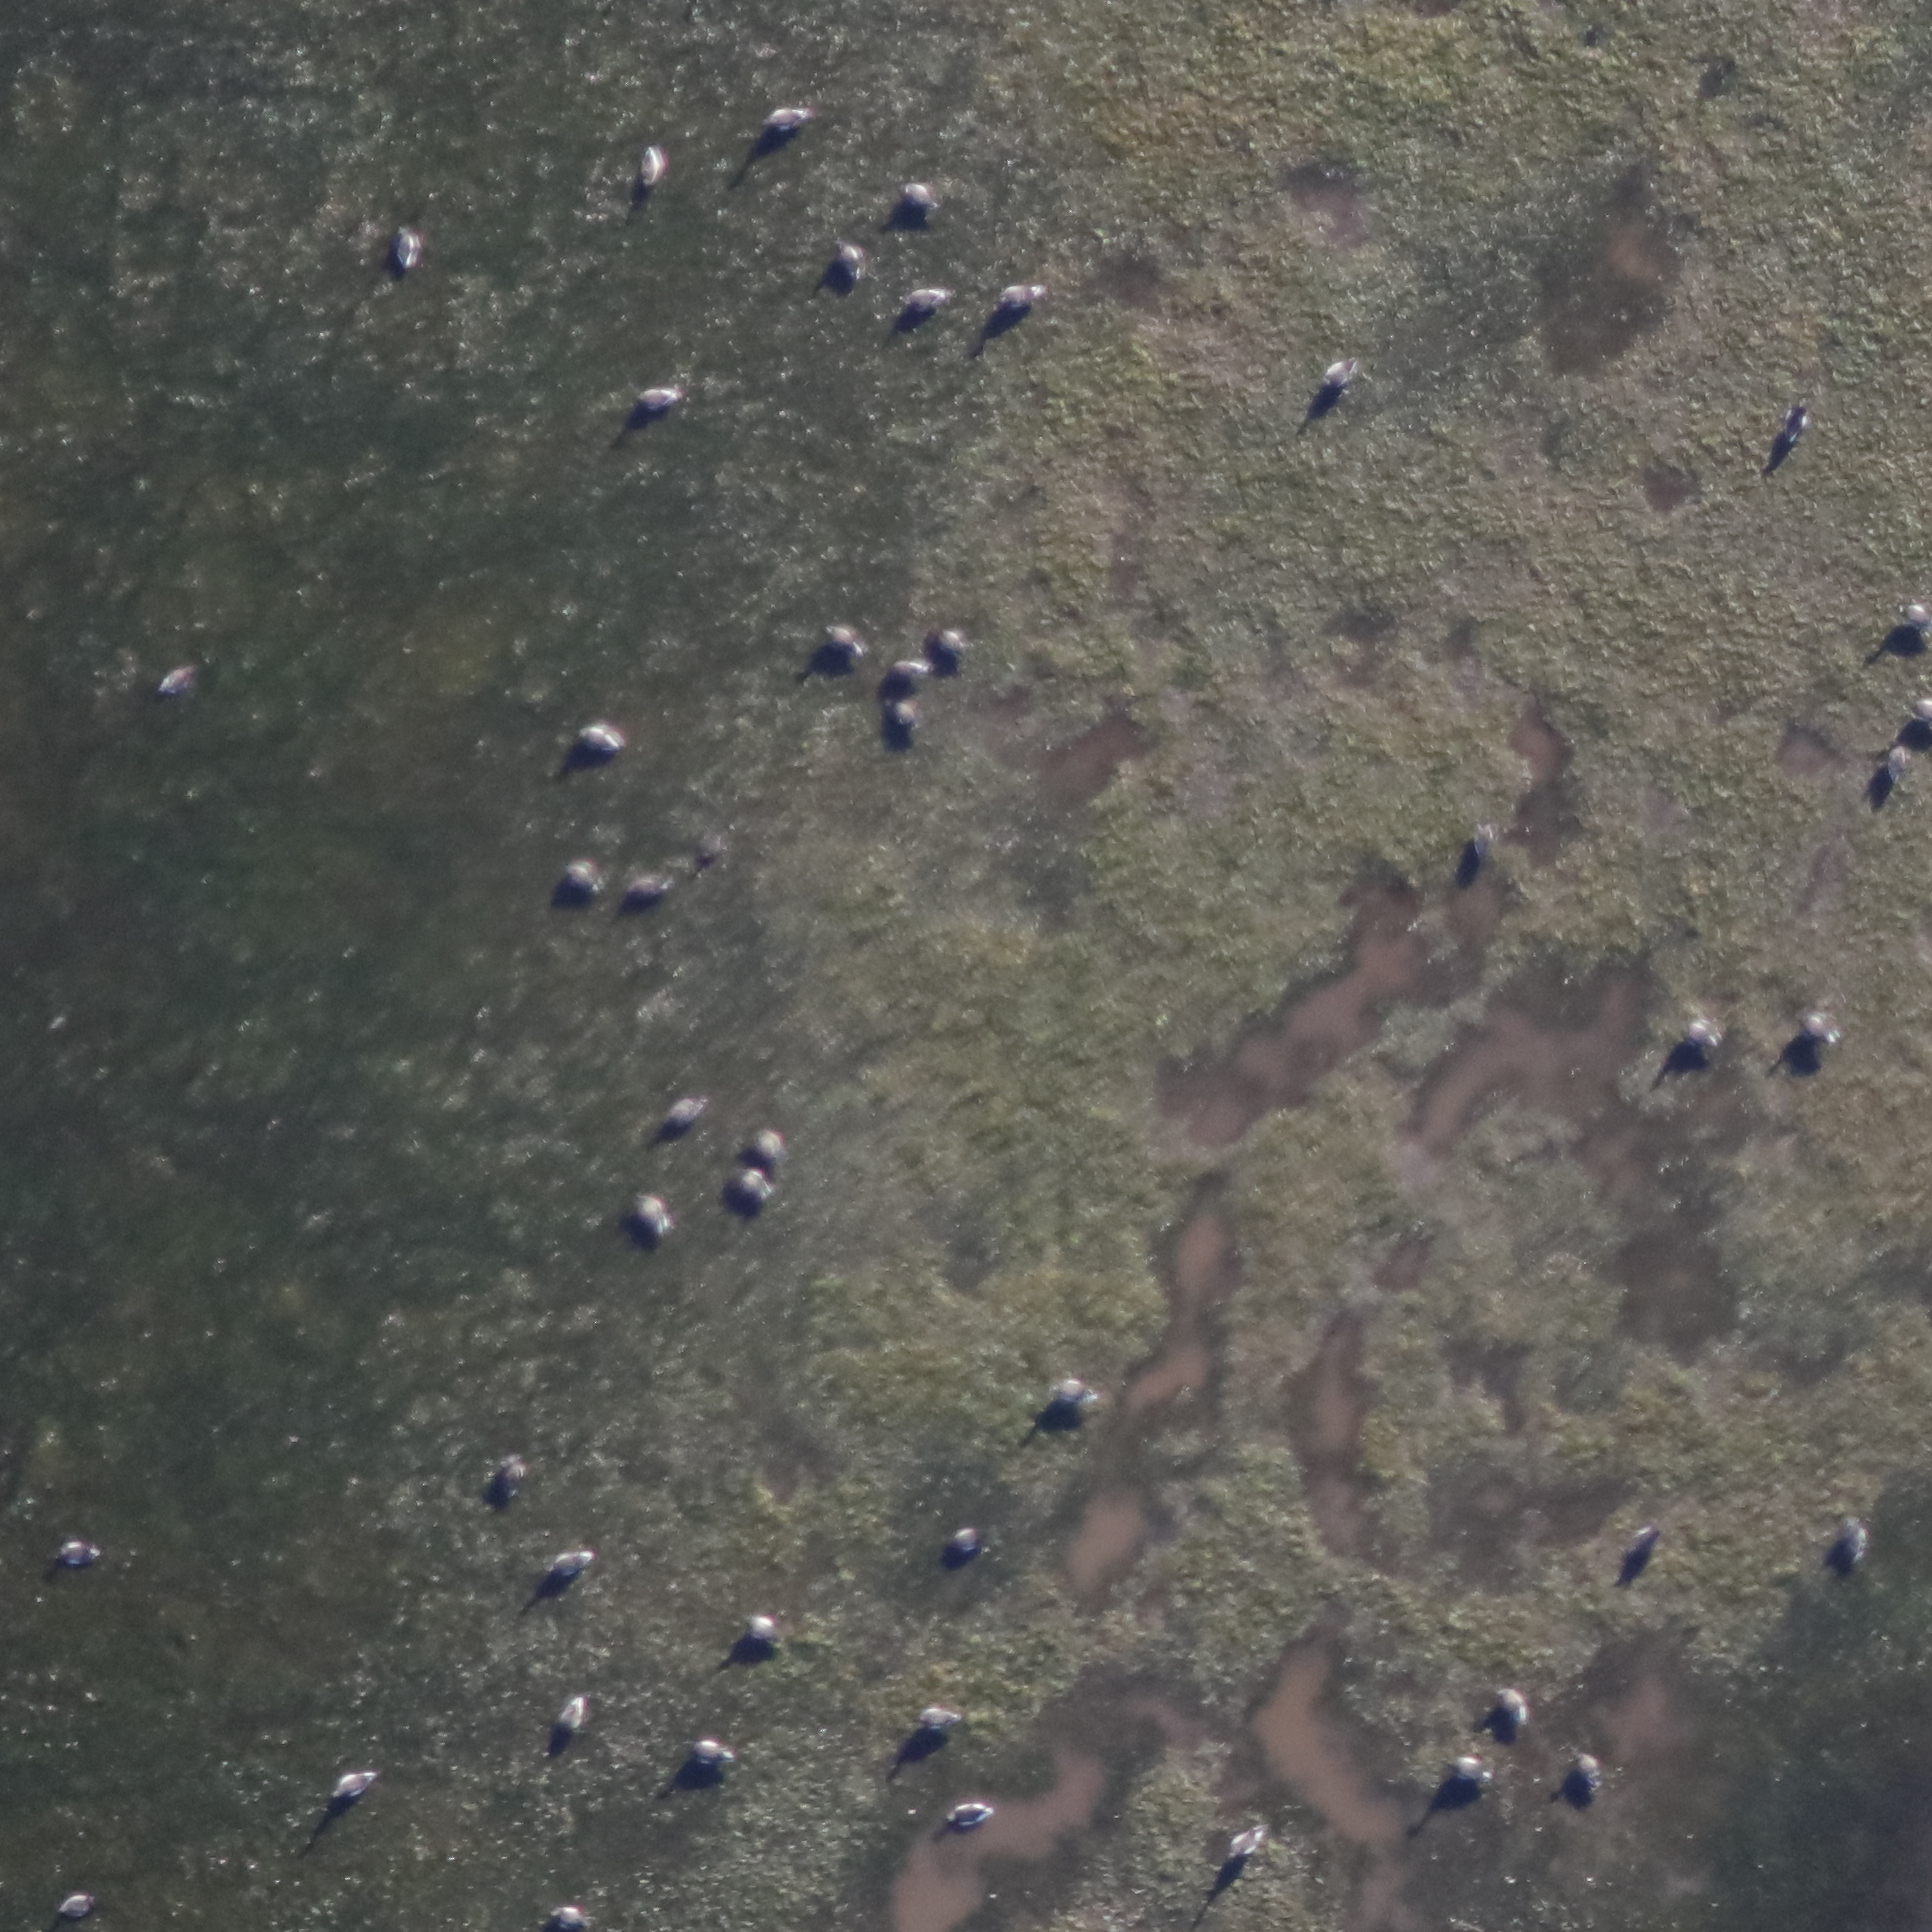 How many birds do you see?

46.